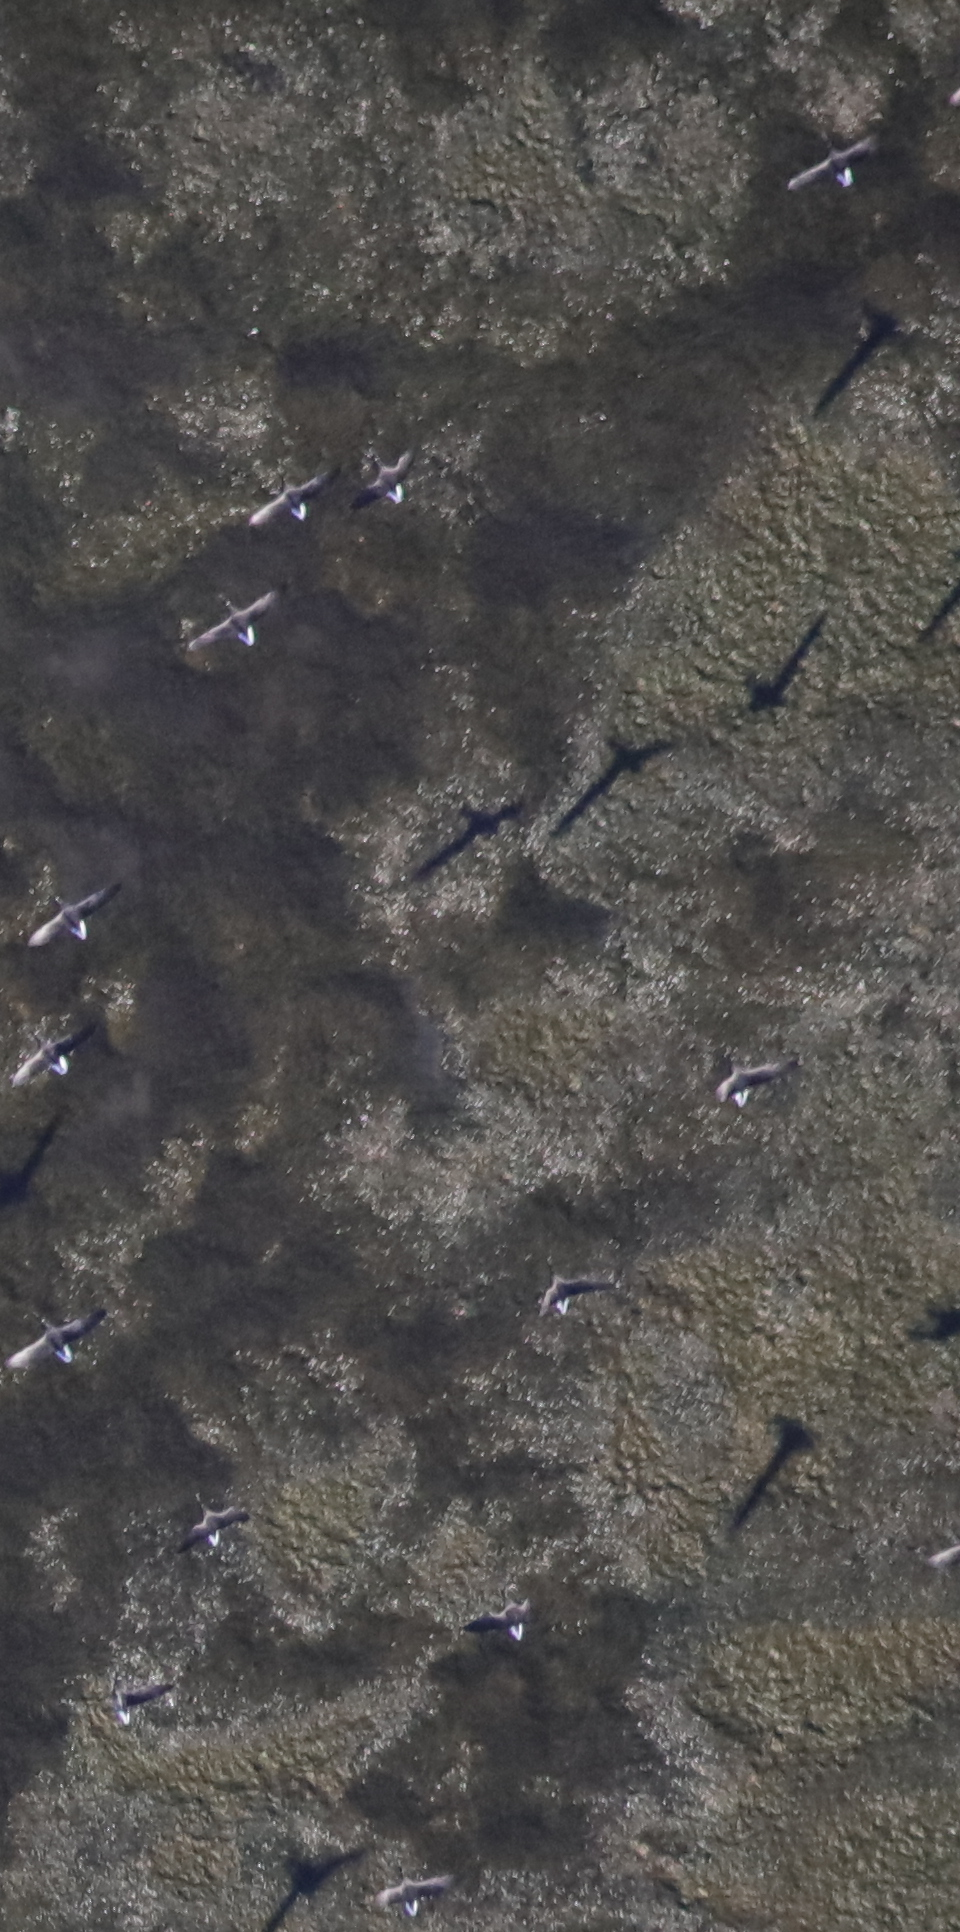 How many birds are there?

13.